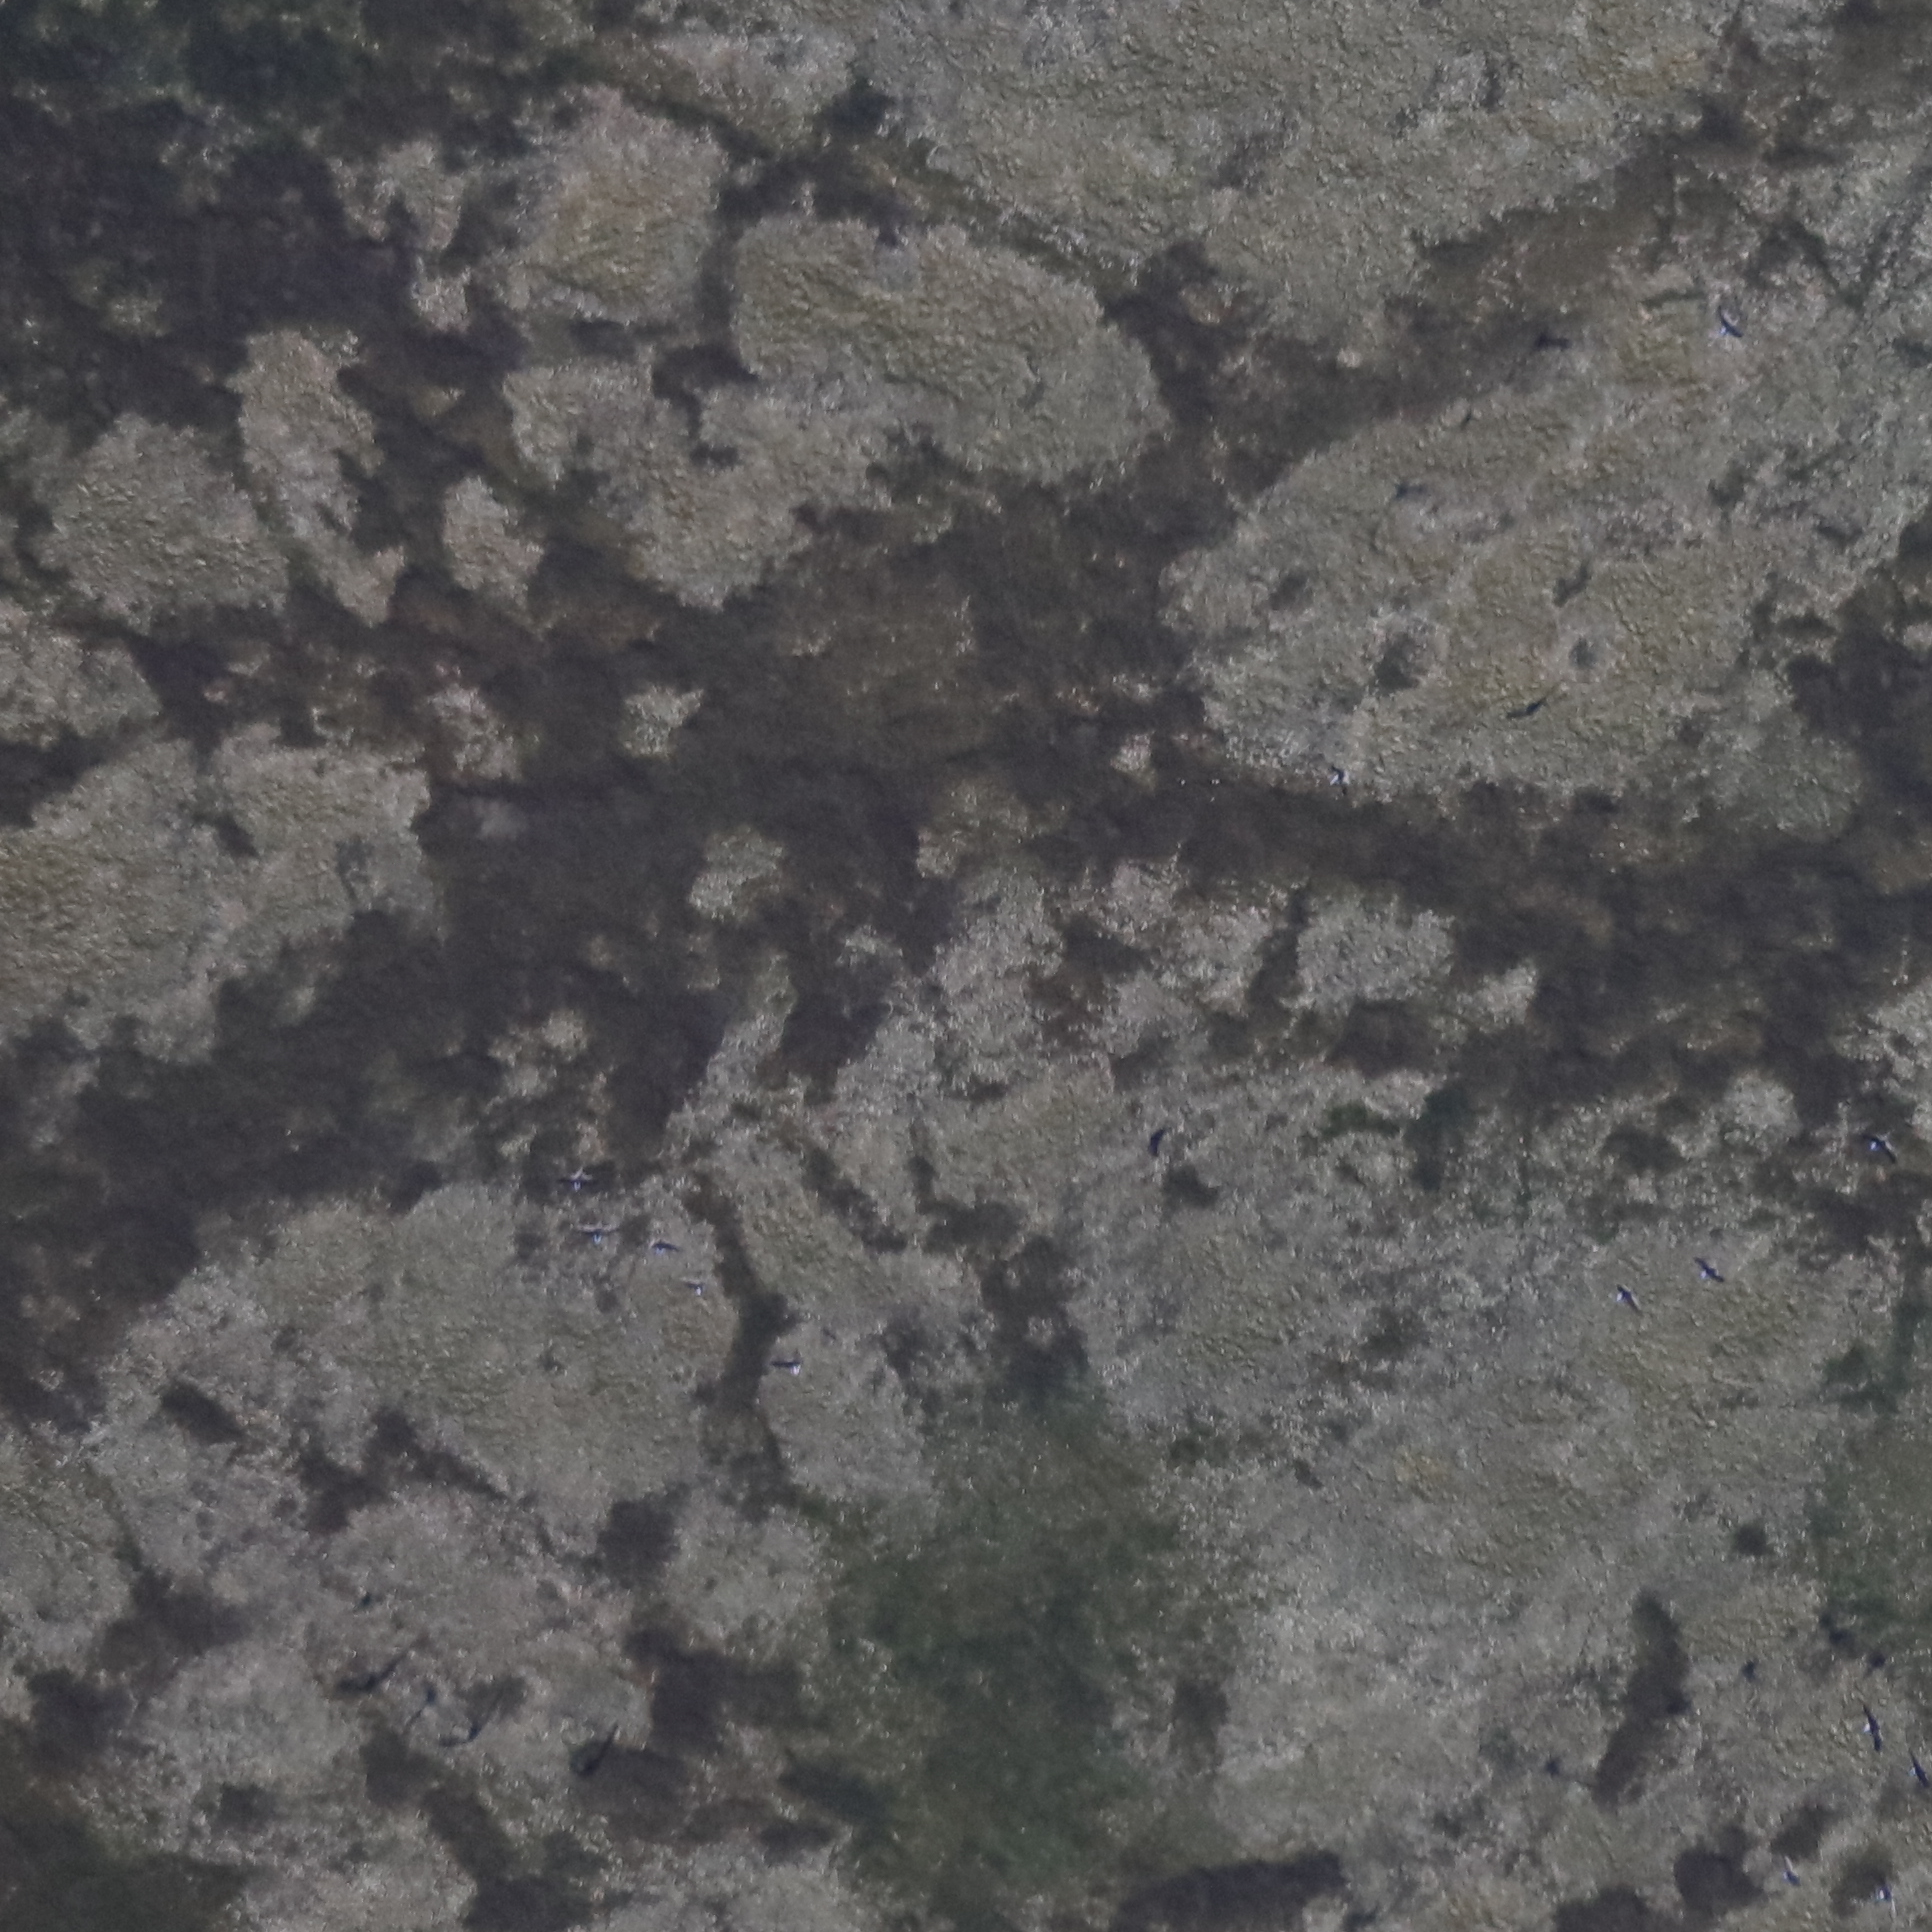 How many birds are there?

14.